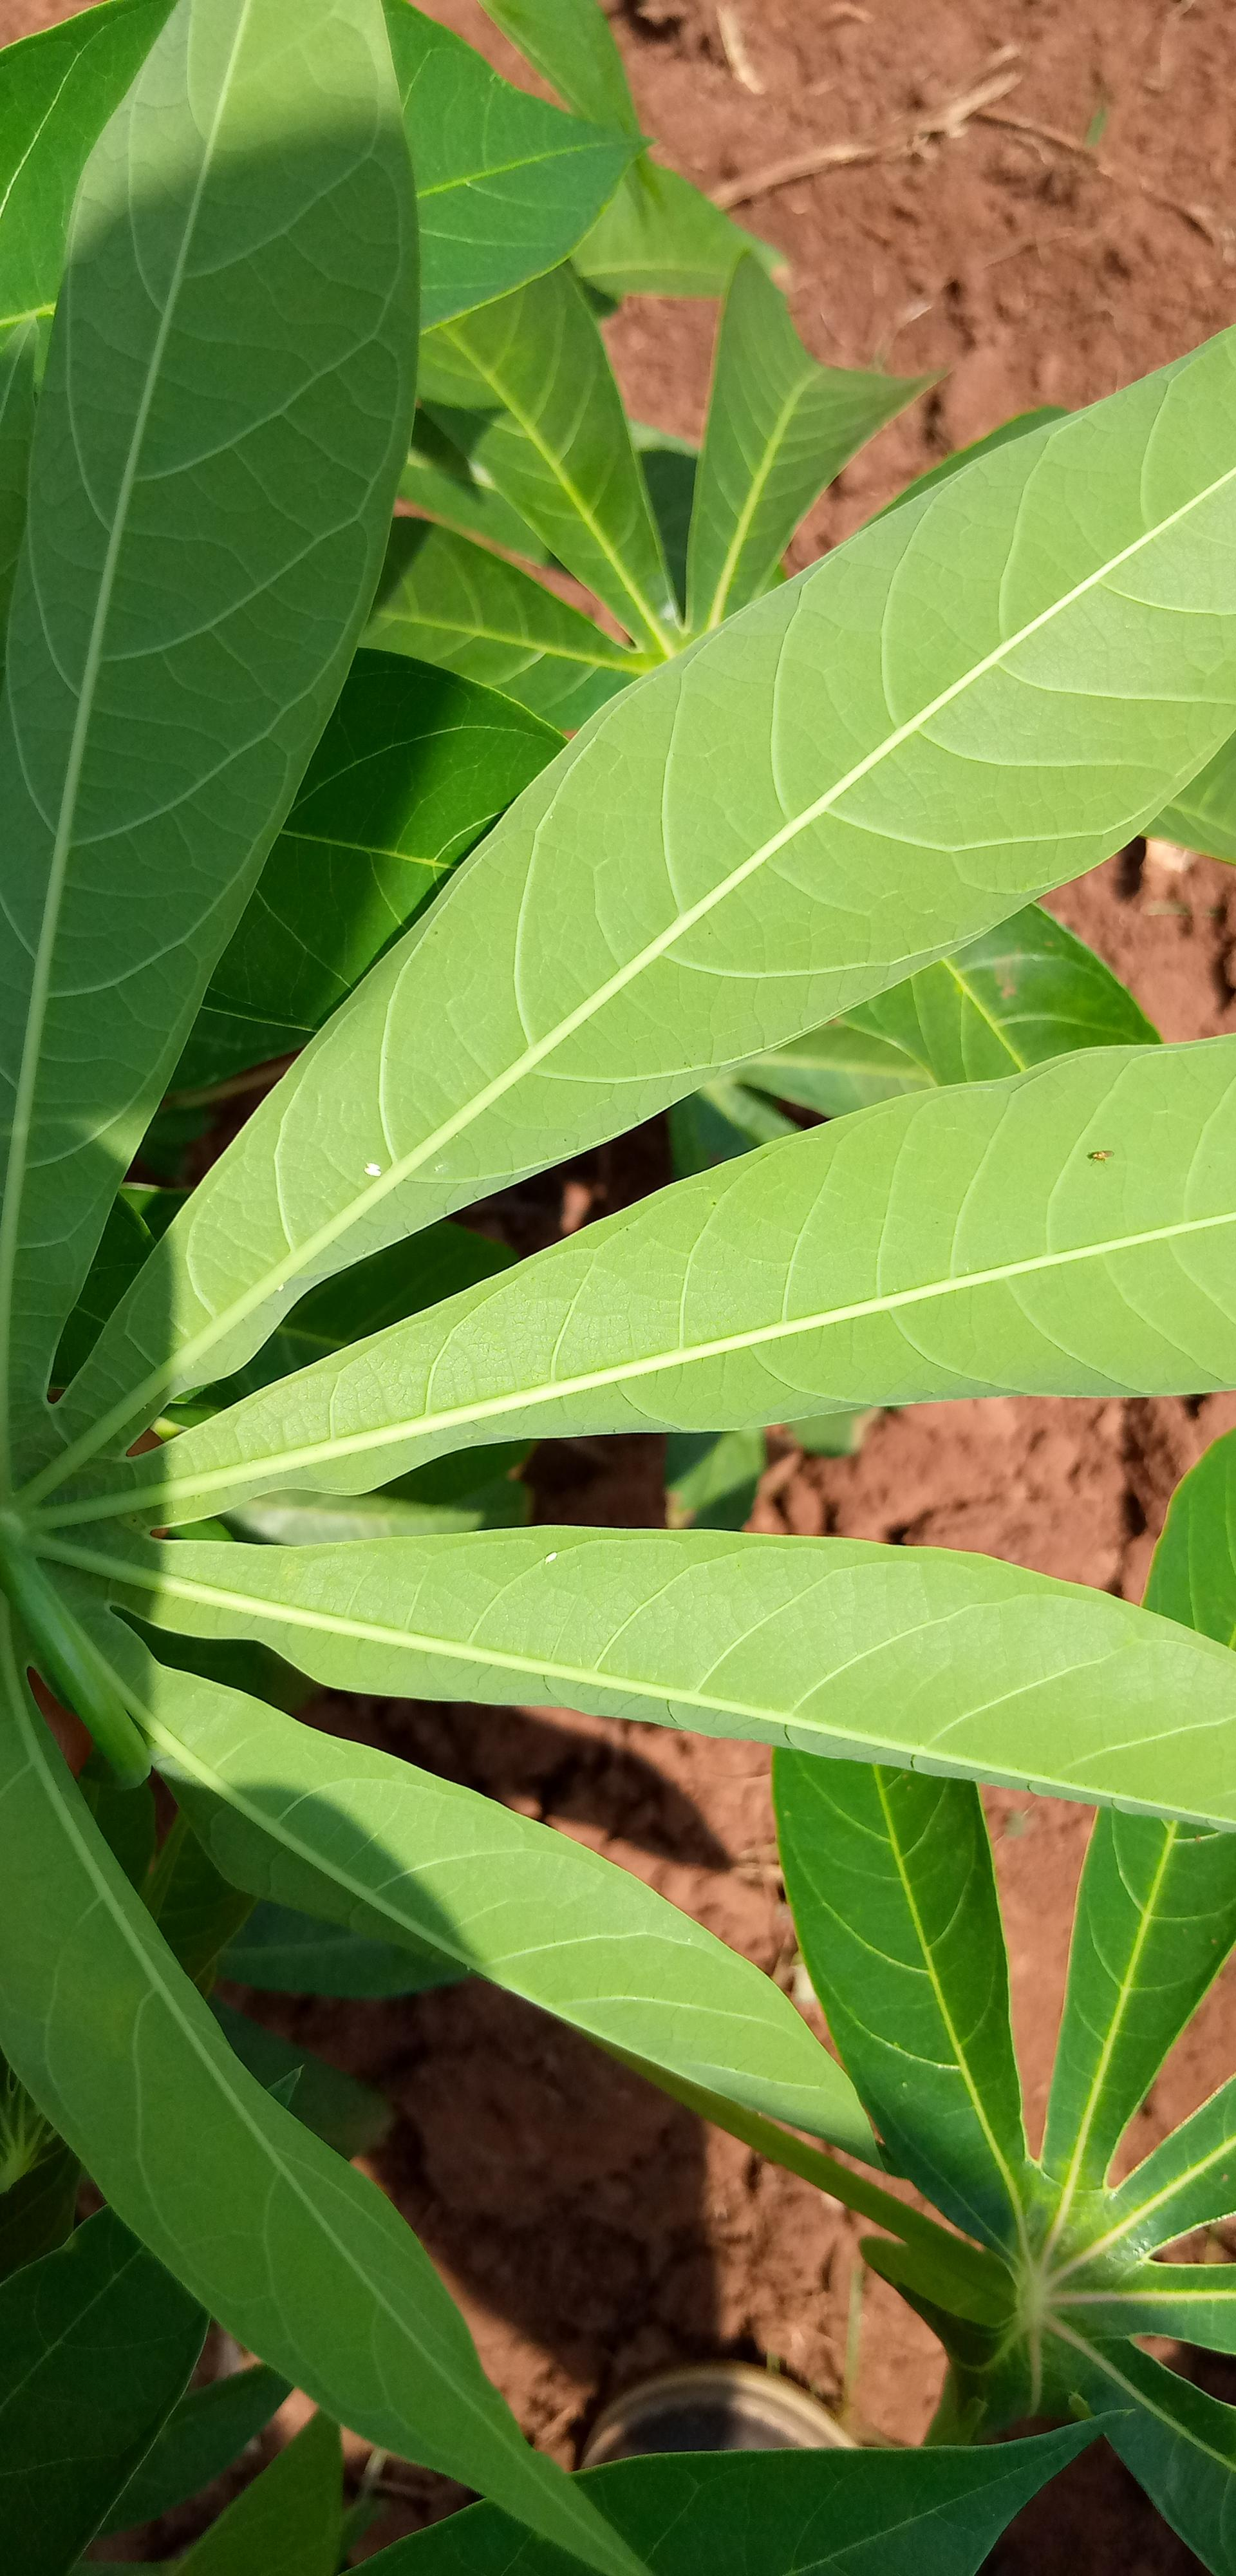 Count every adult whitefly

2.